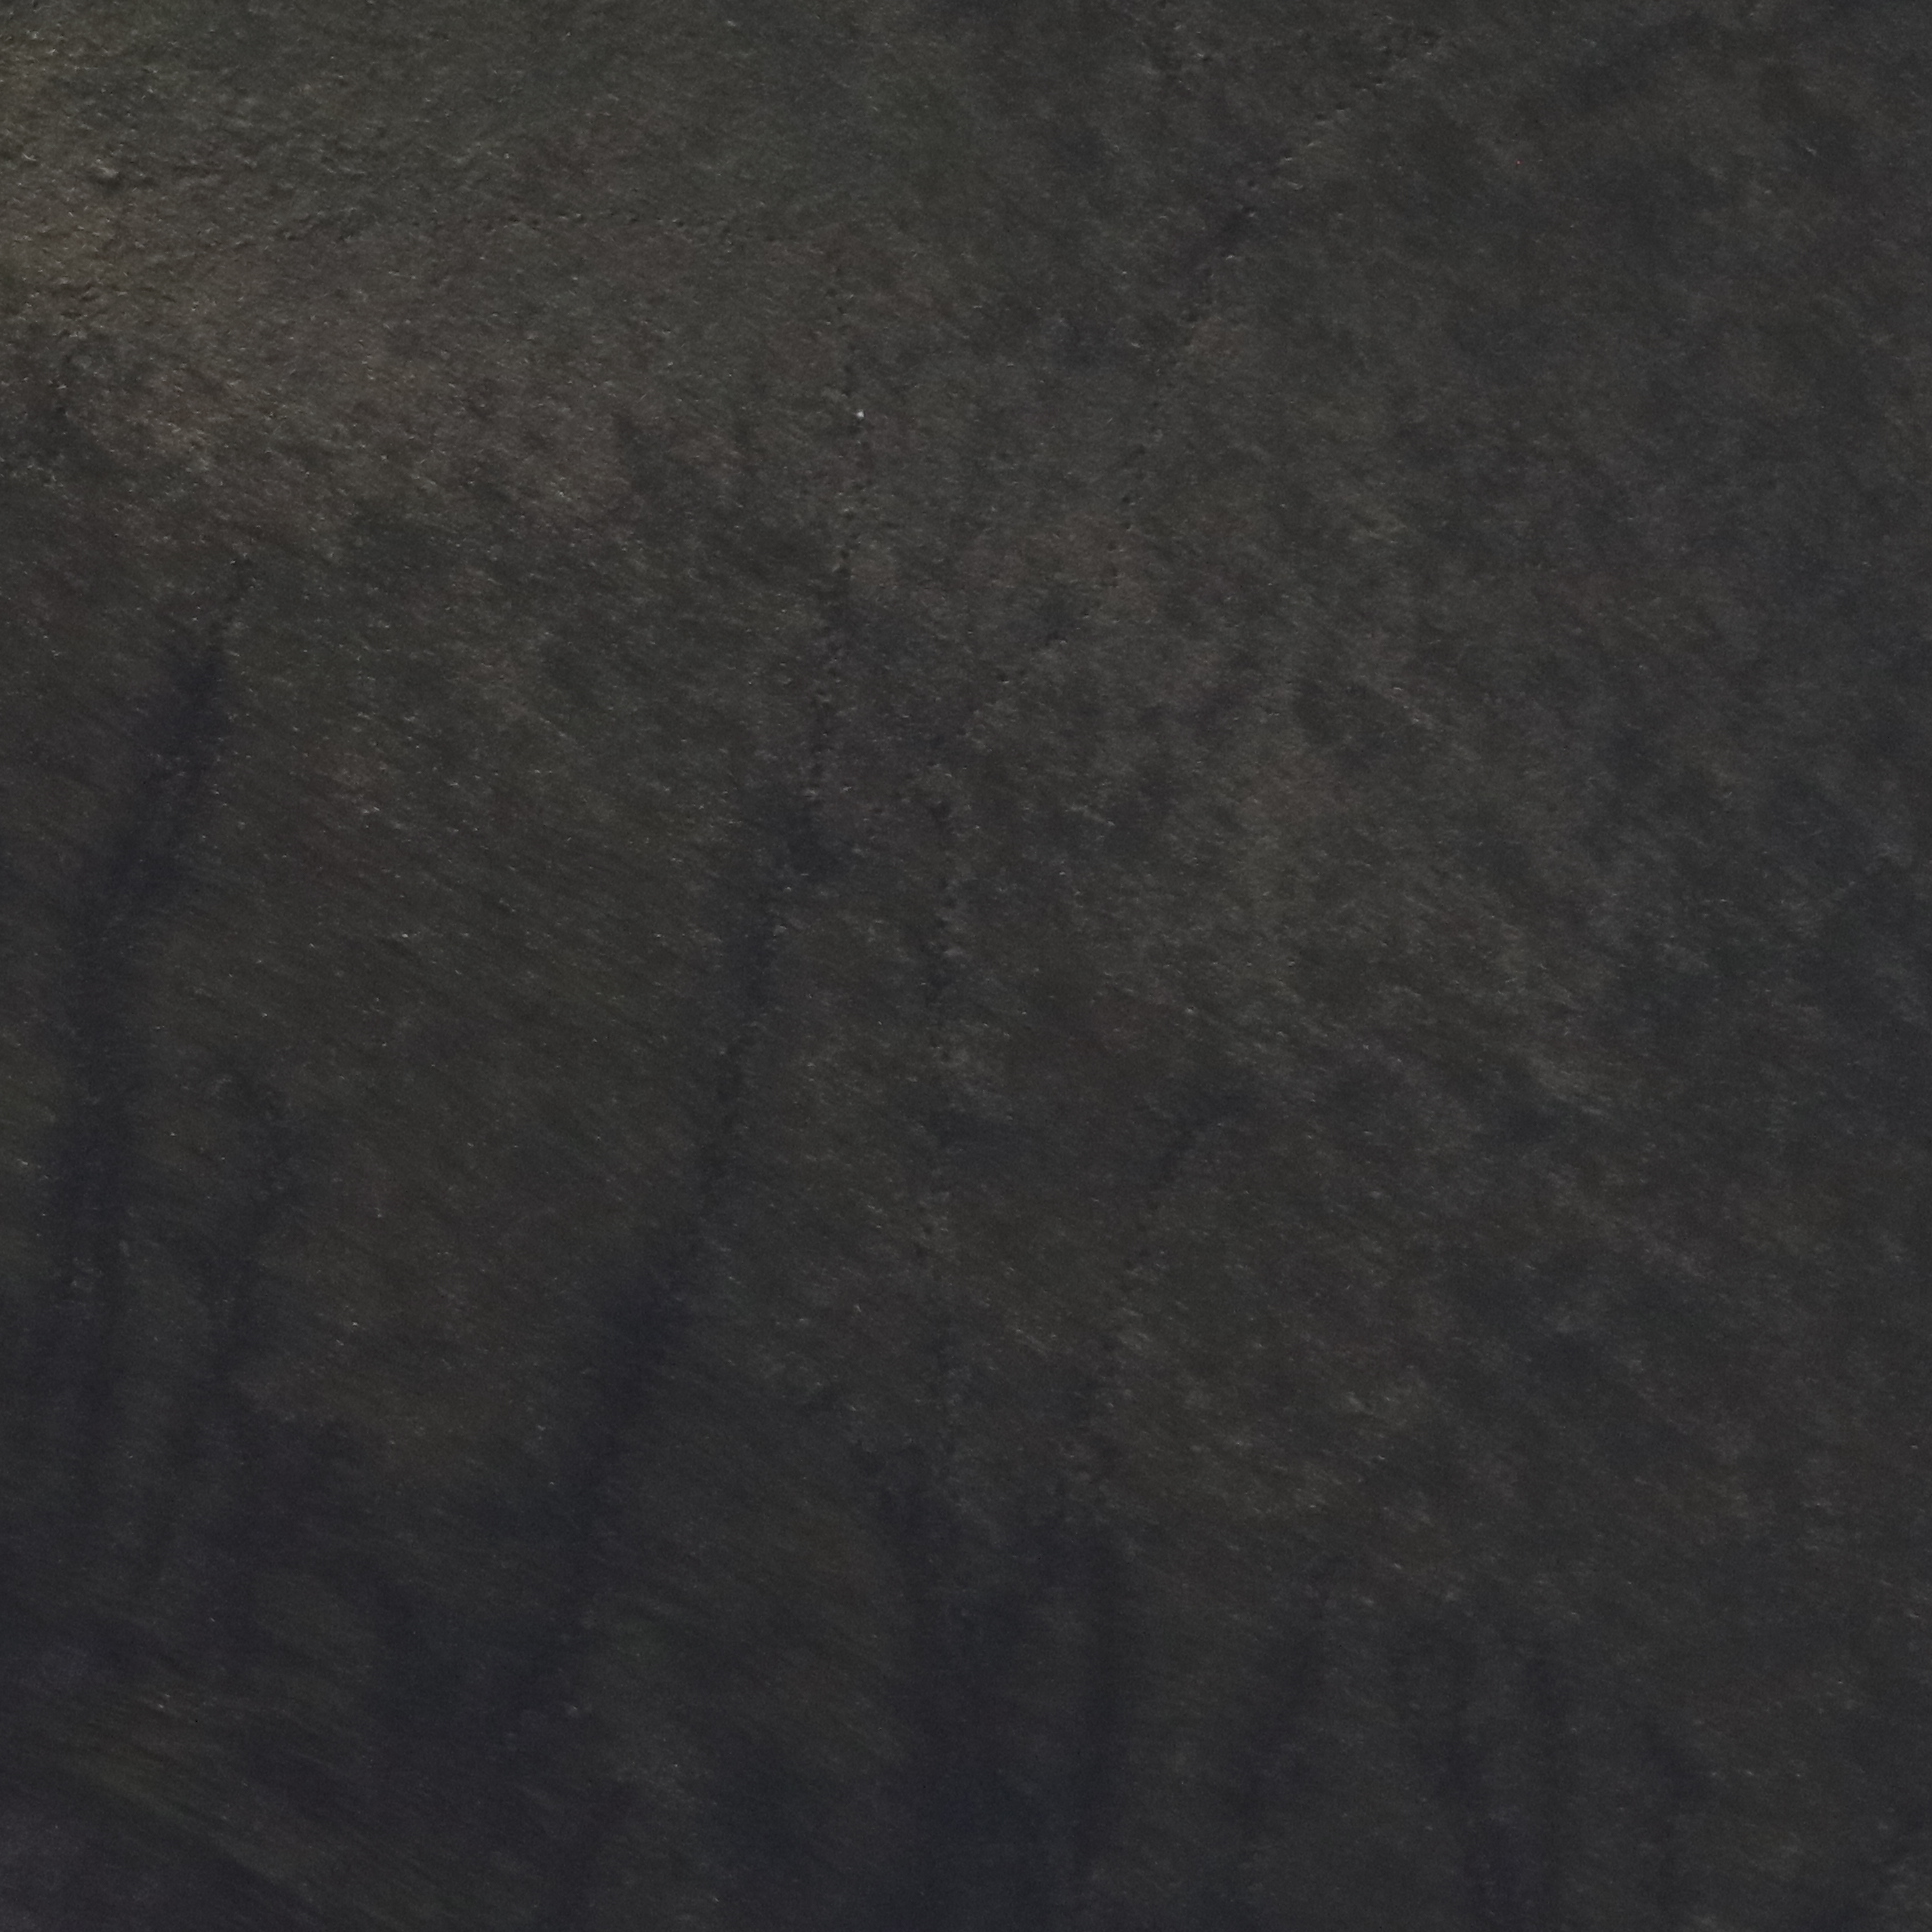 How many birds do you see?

0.